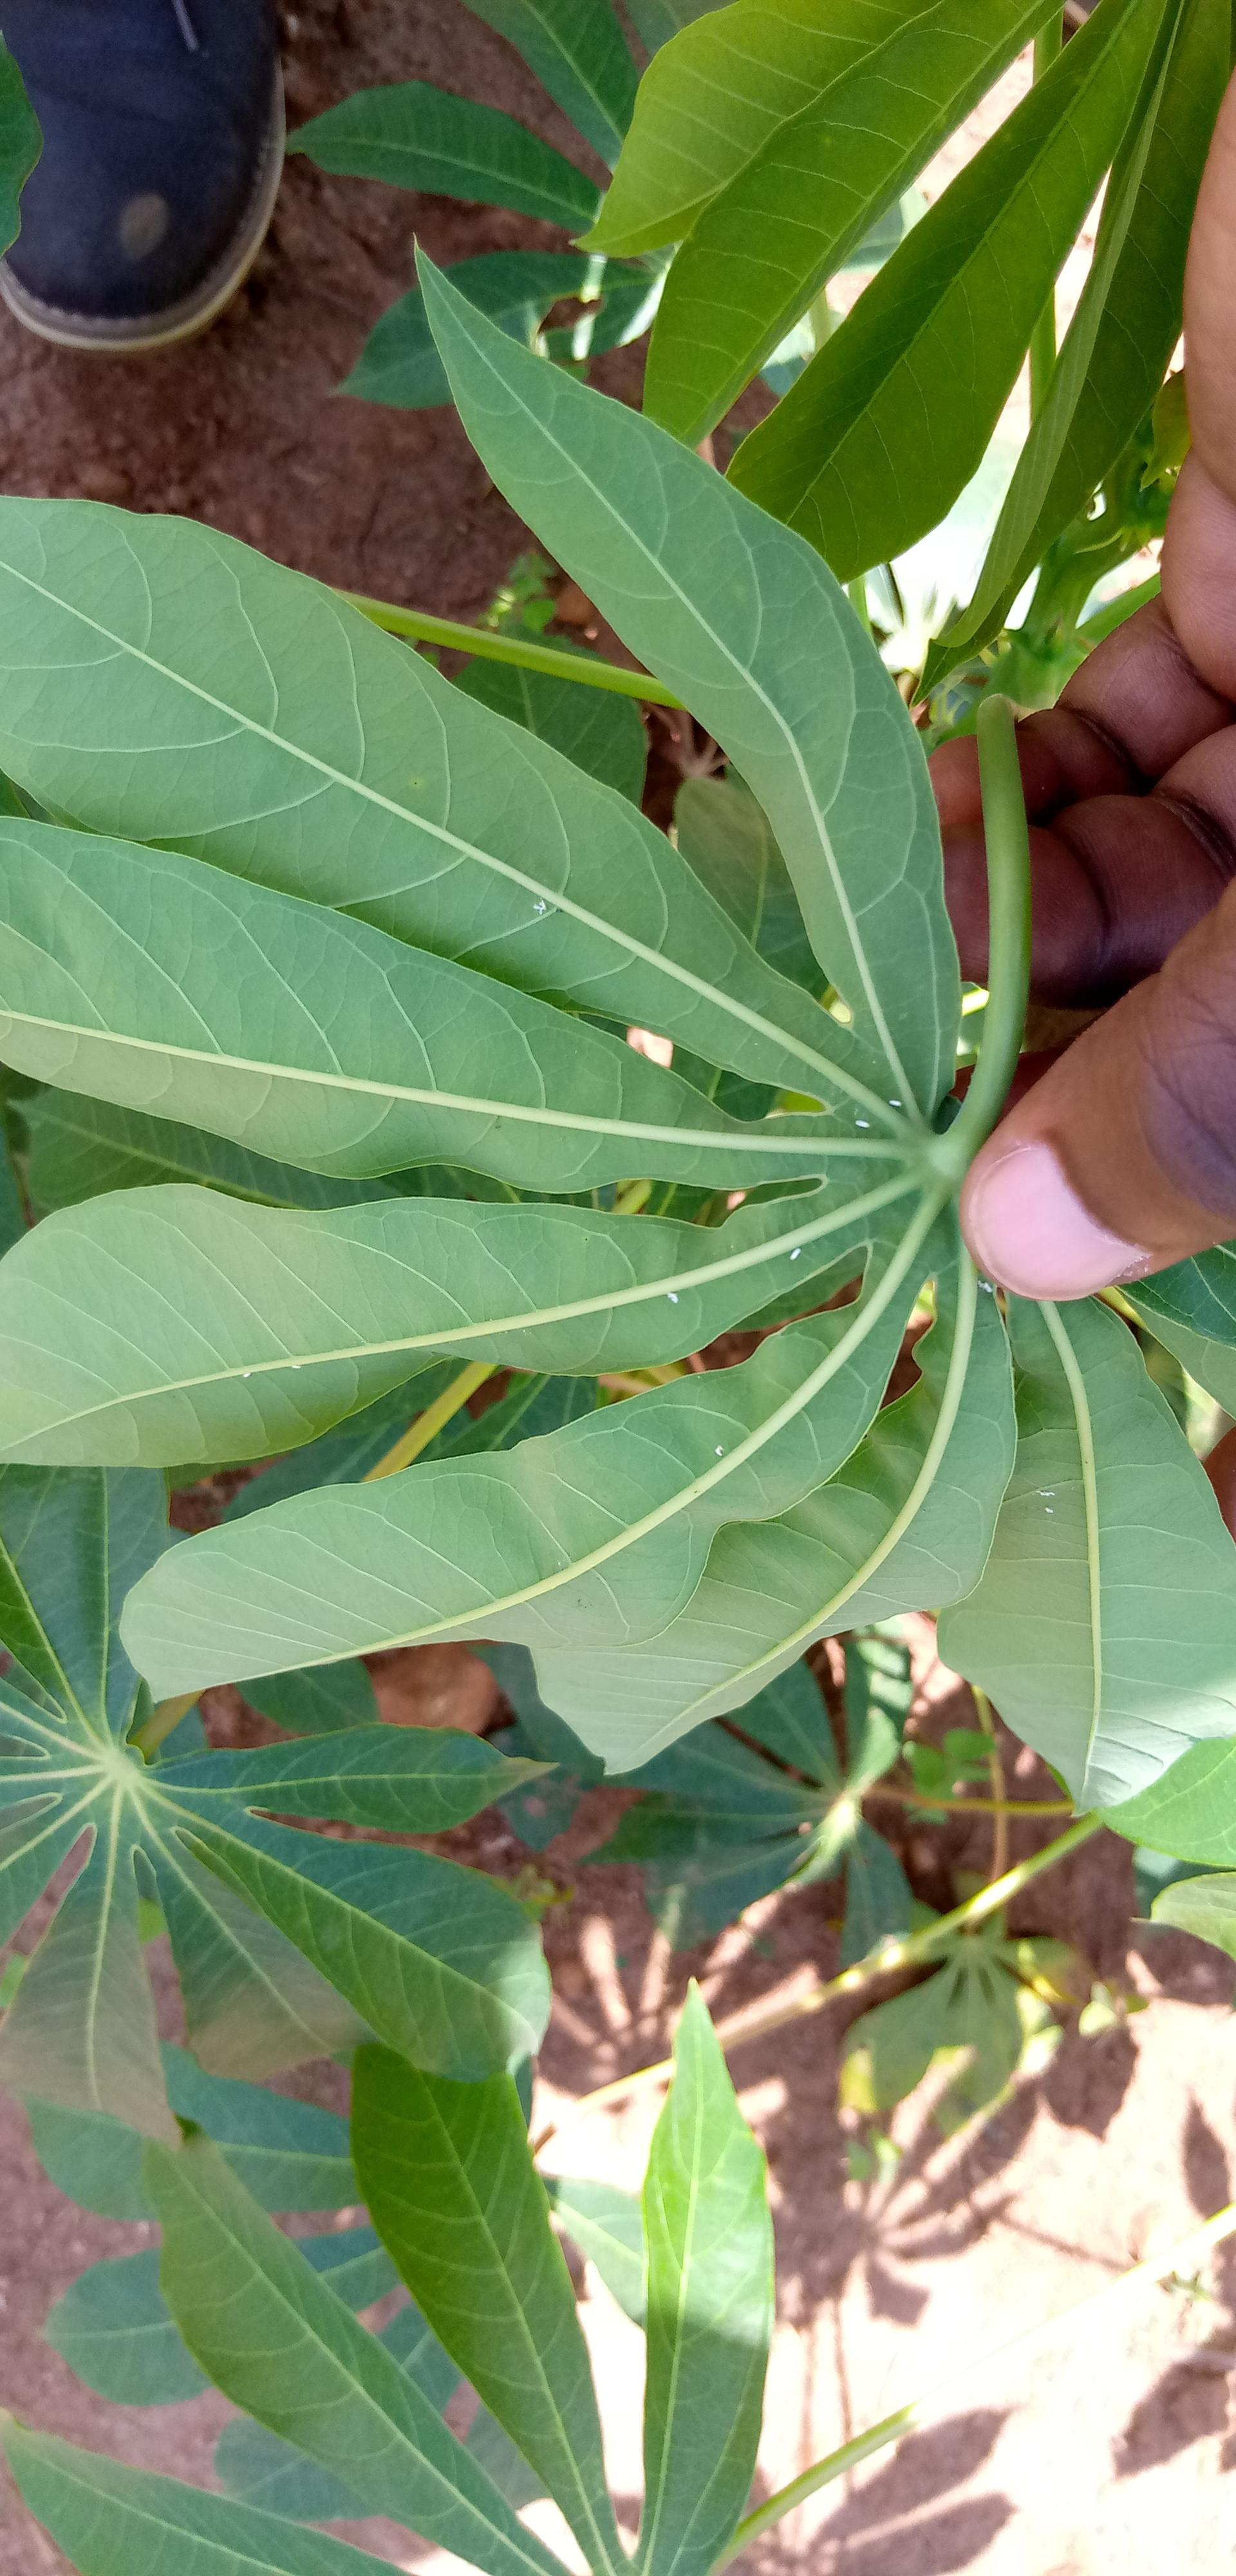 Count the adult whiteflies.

7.